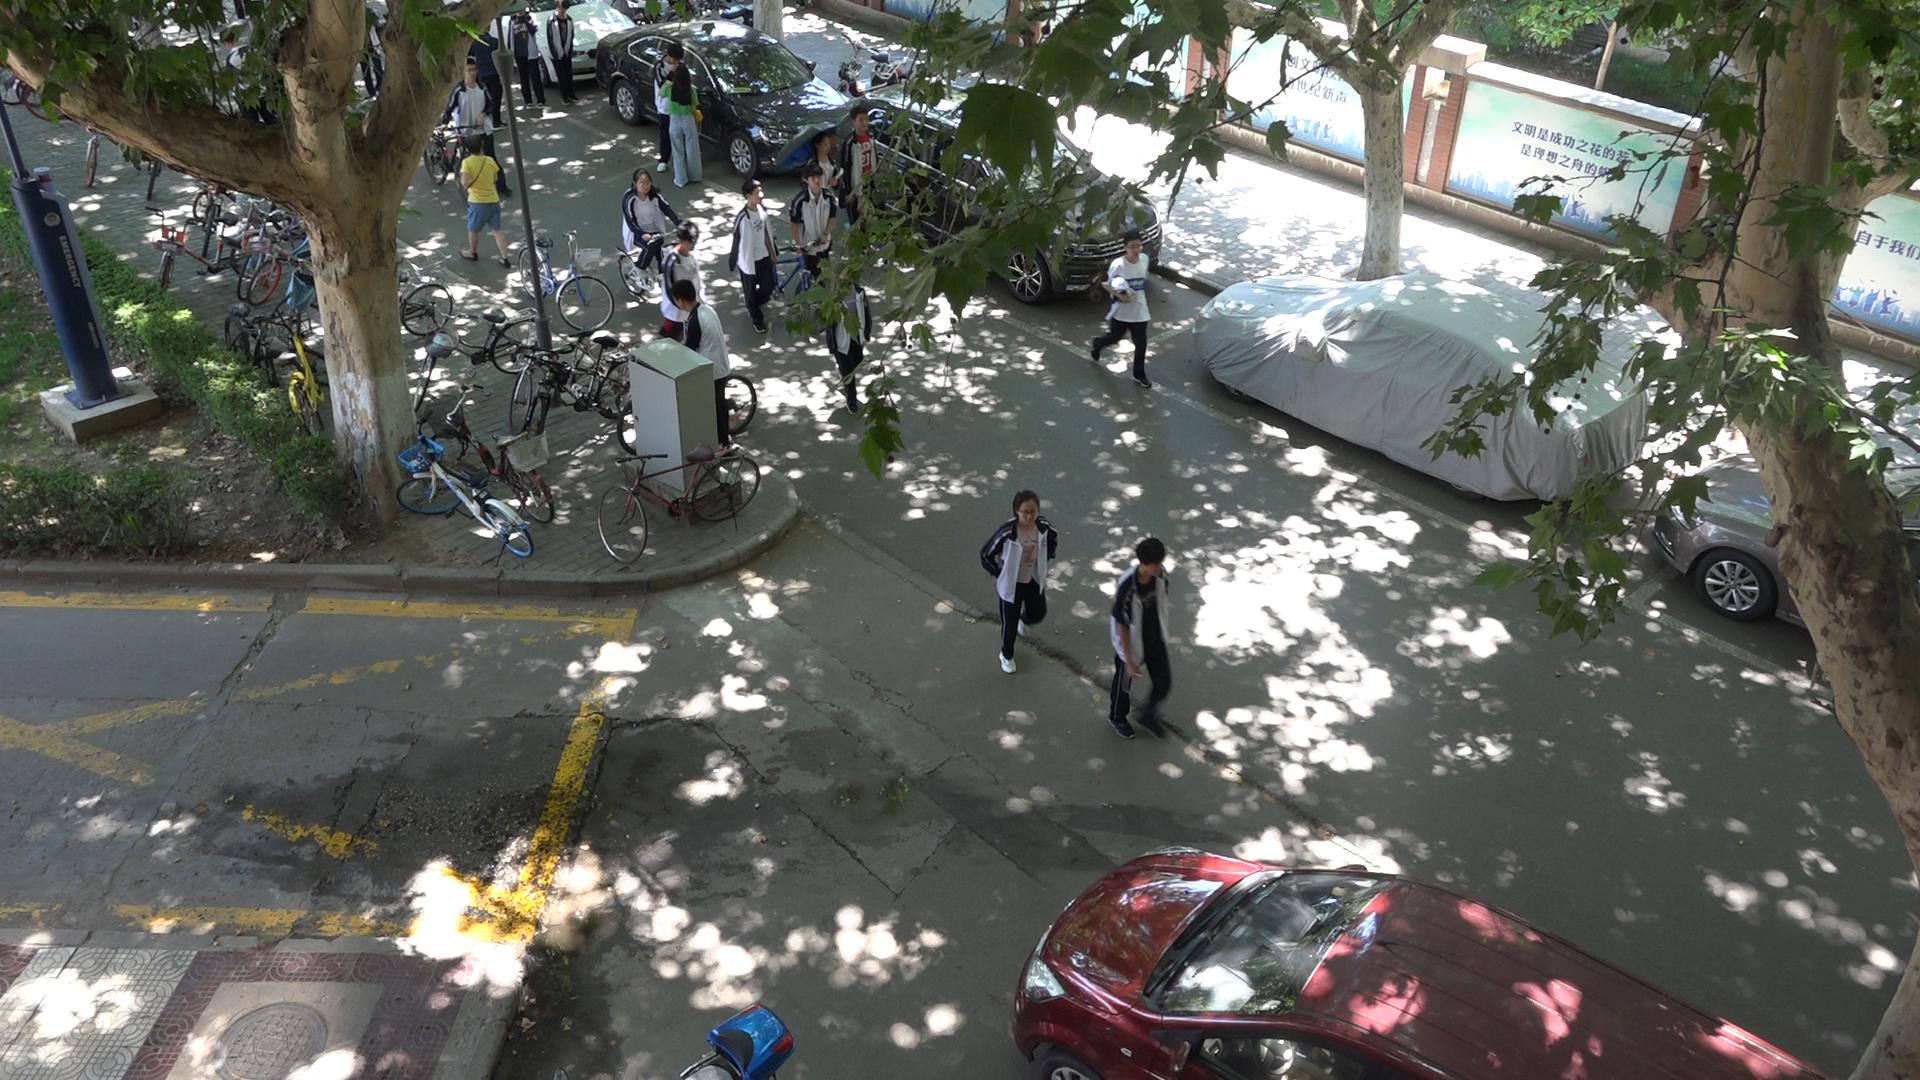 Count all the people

17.